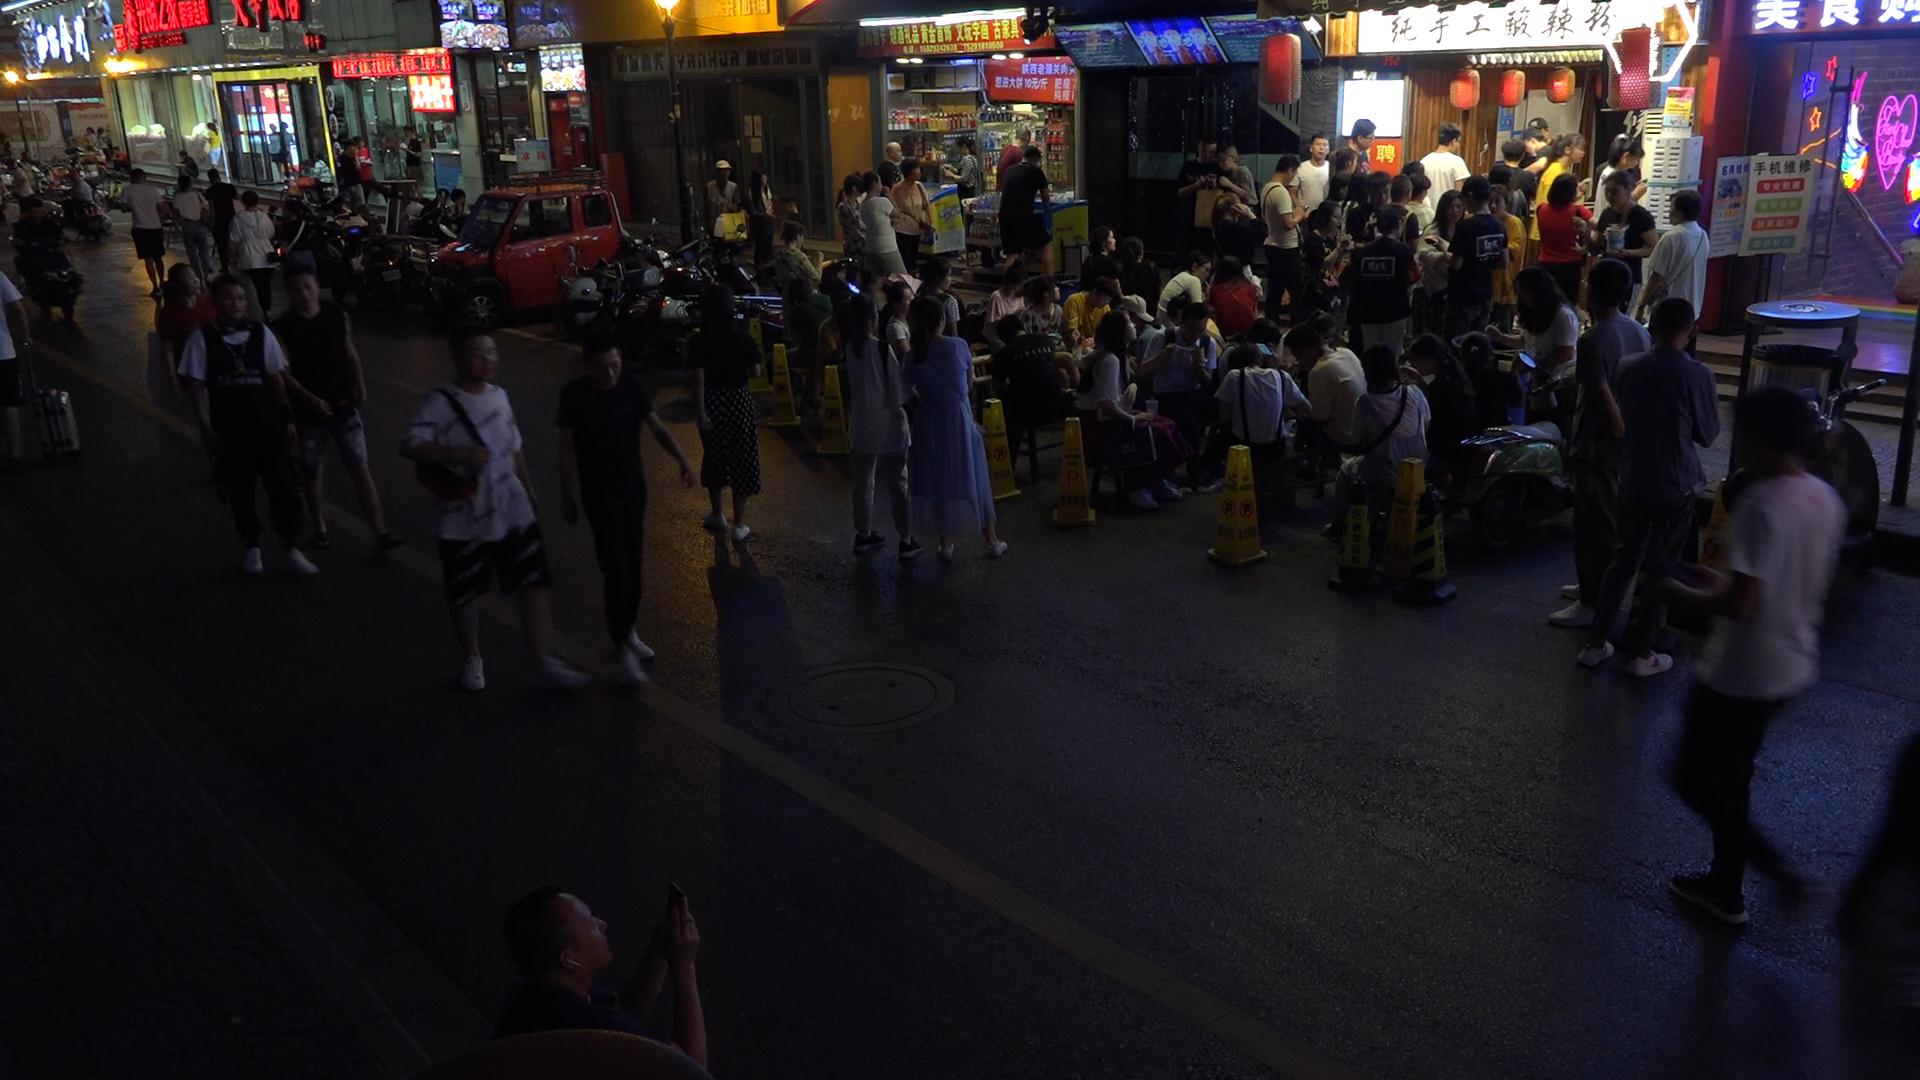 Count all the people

92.